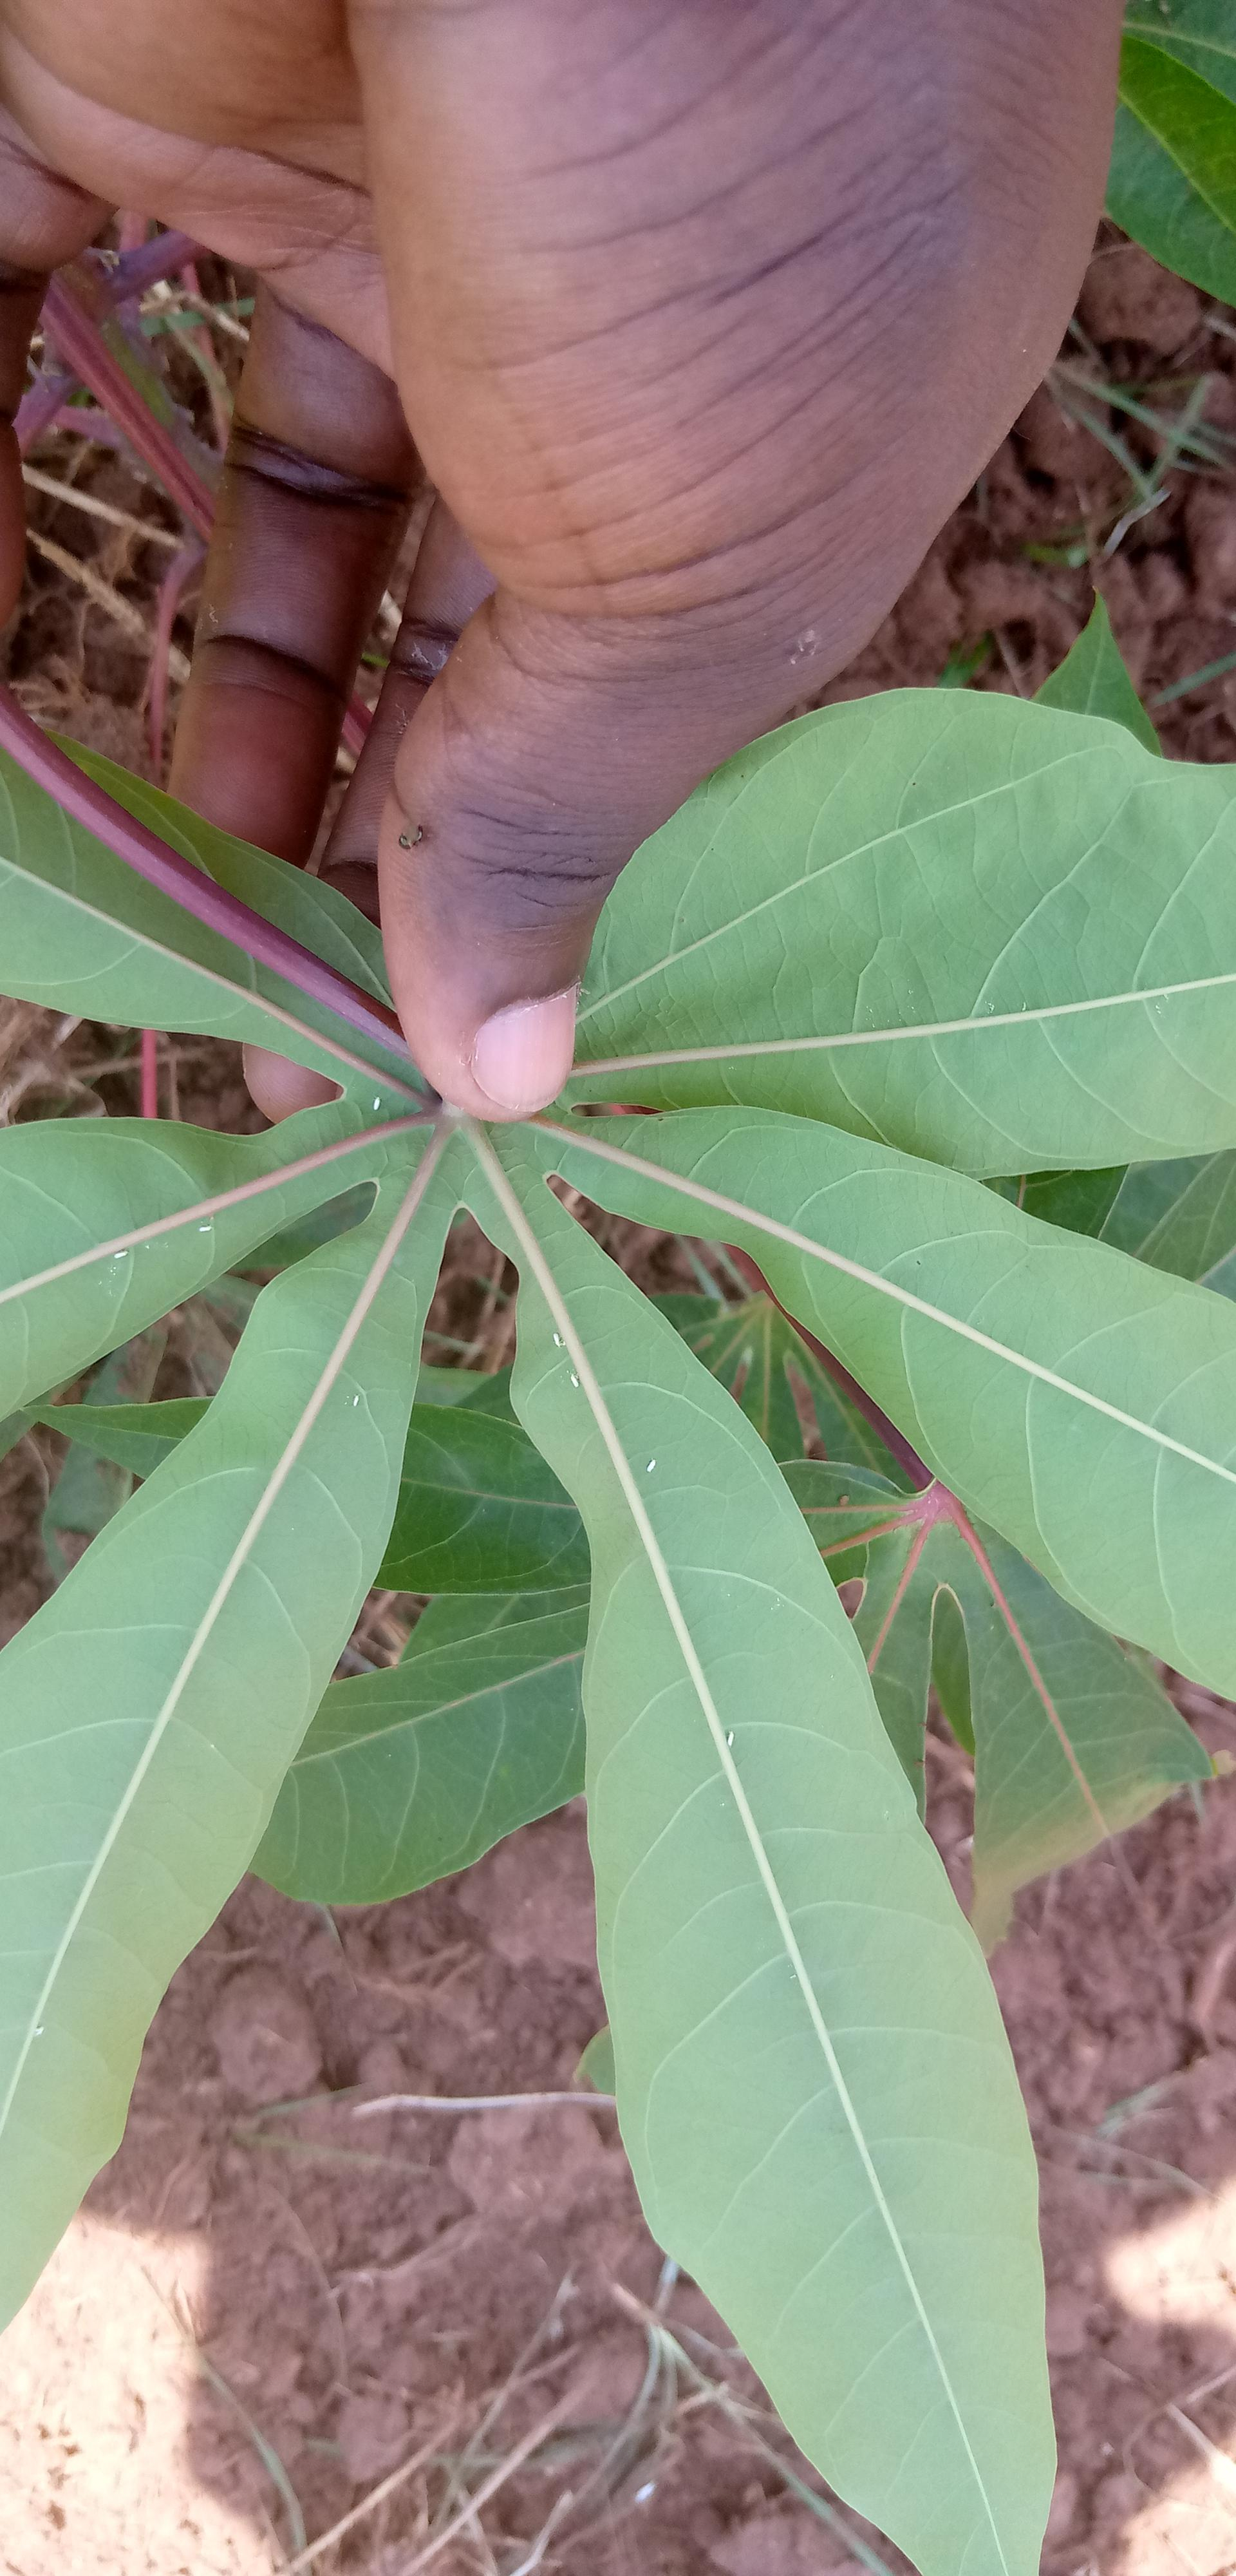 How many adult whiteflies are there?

8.